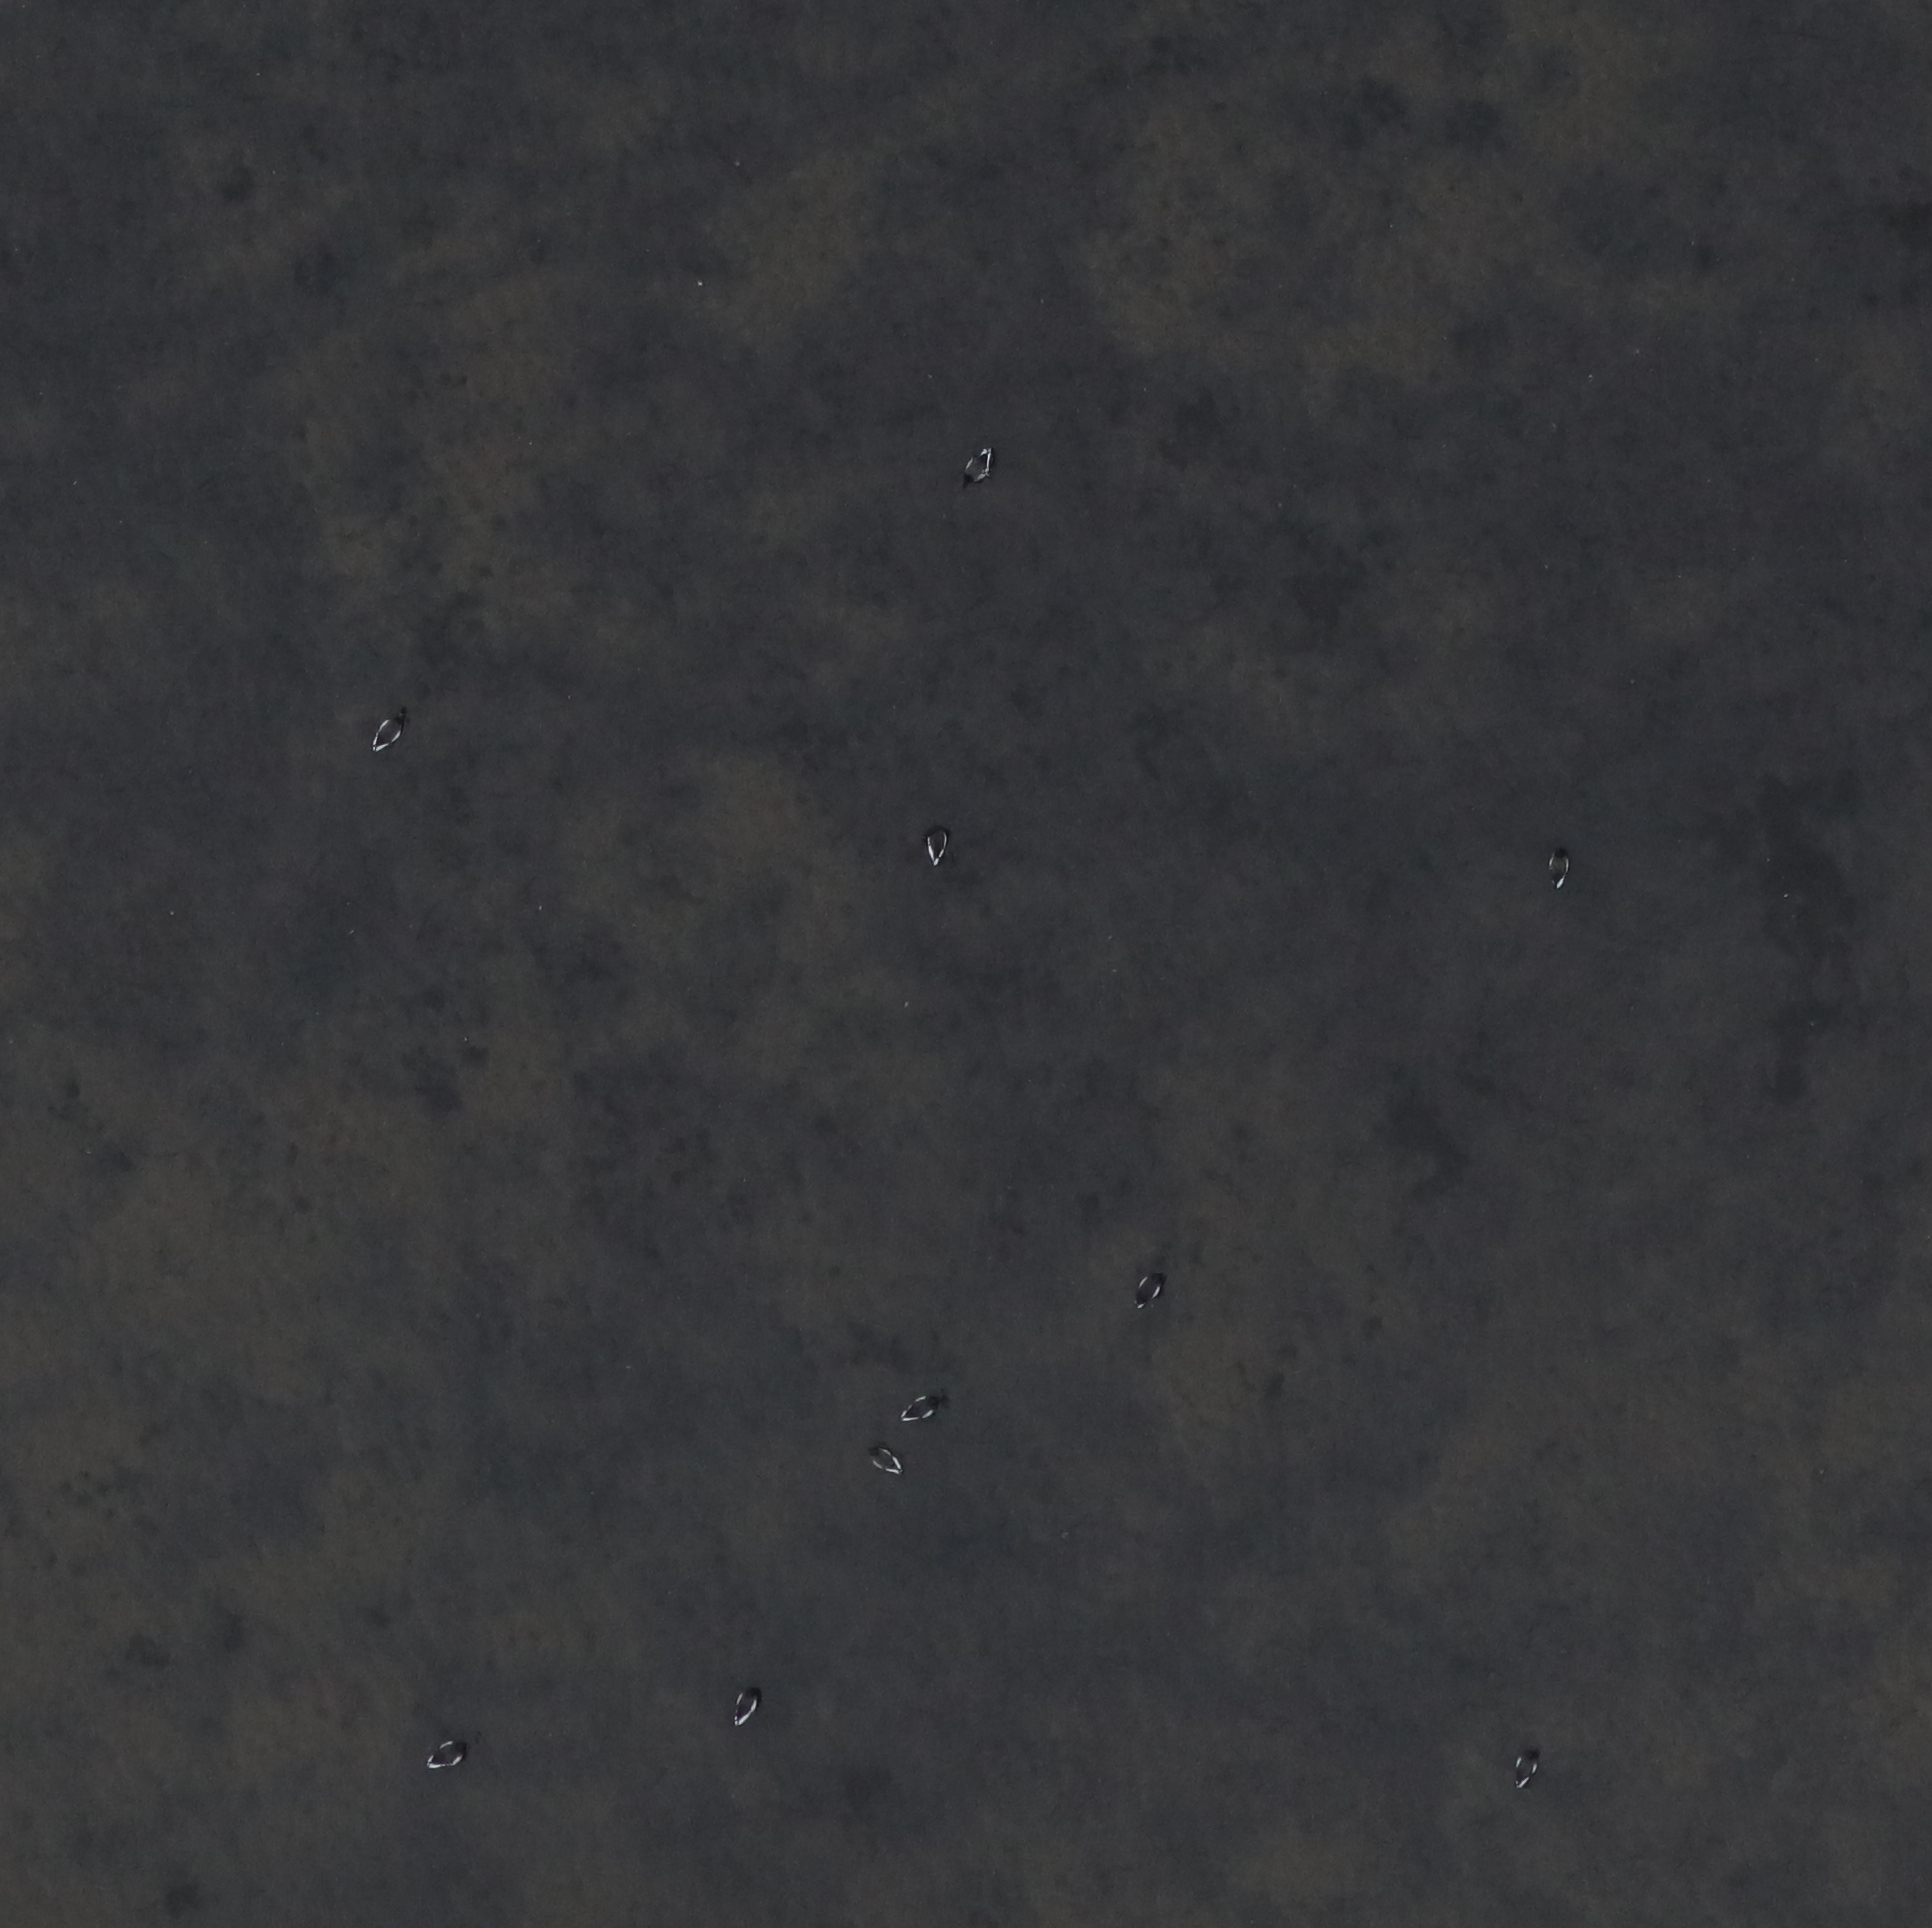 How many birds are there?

10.